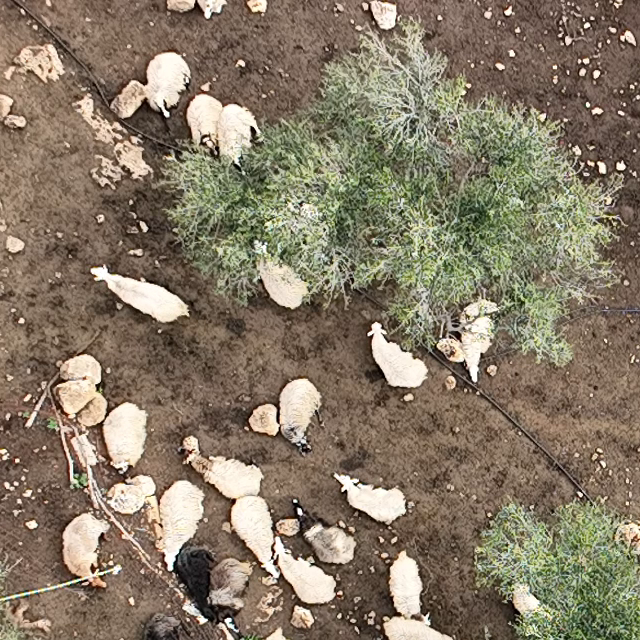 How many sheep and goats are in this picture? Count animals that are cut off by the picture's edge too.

23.